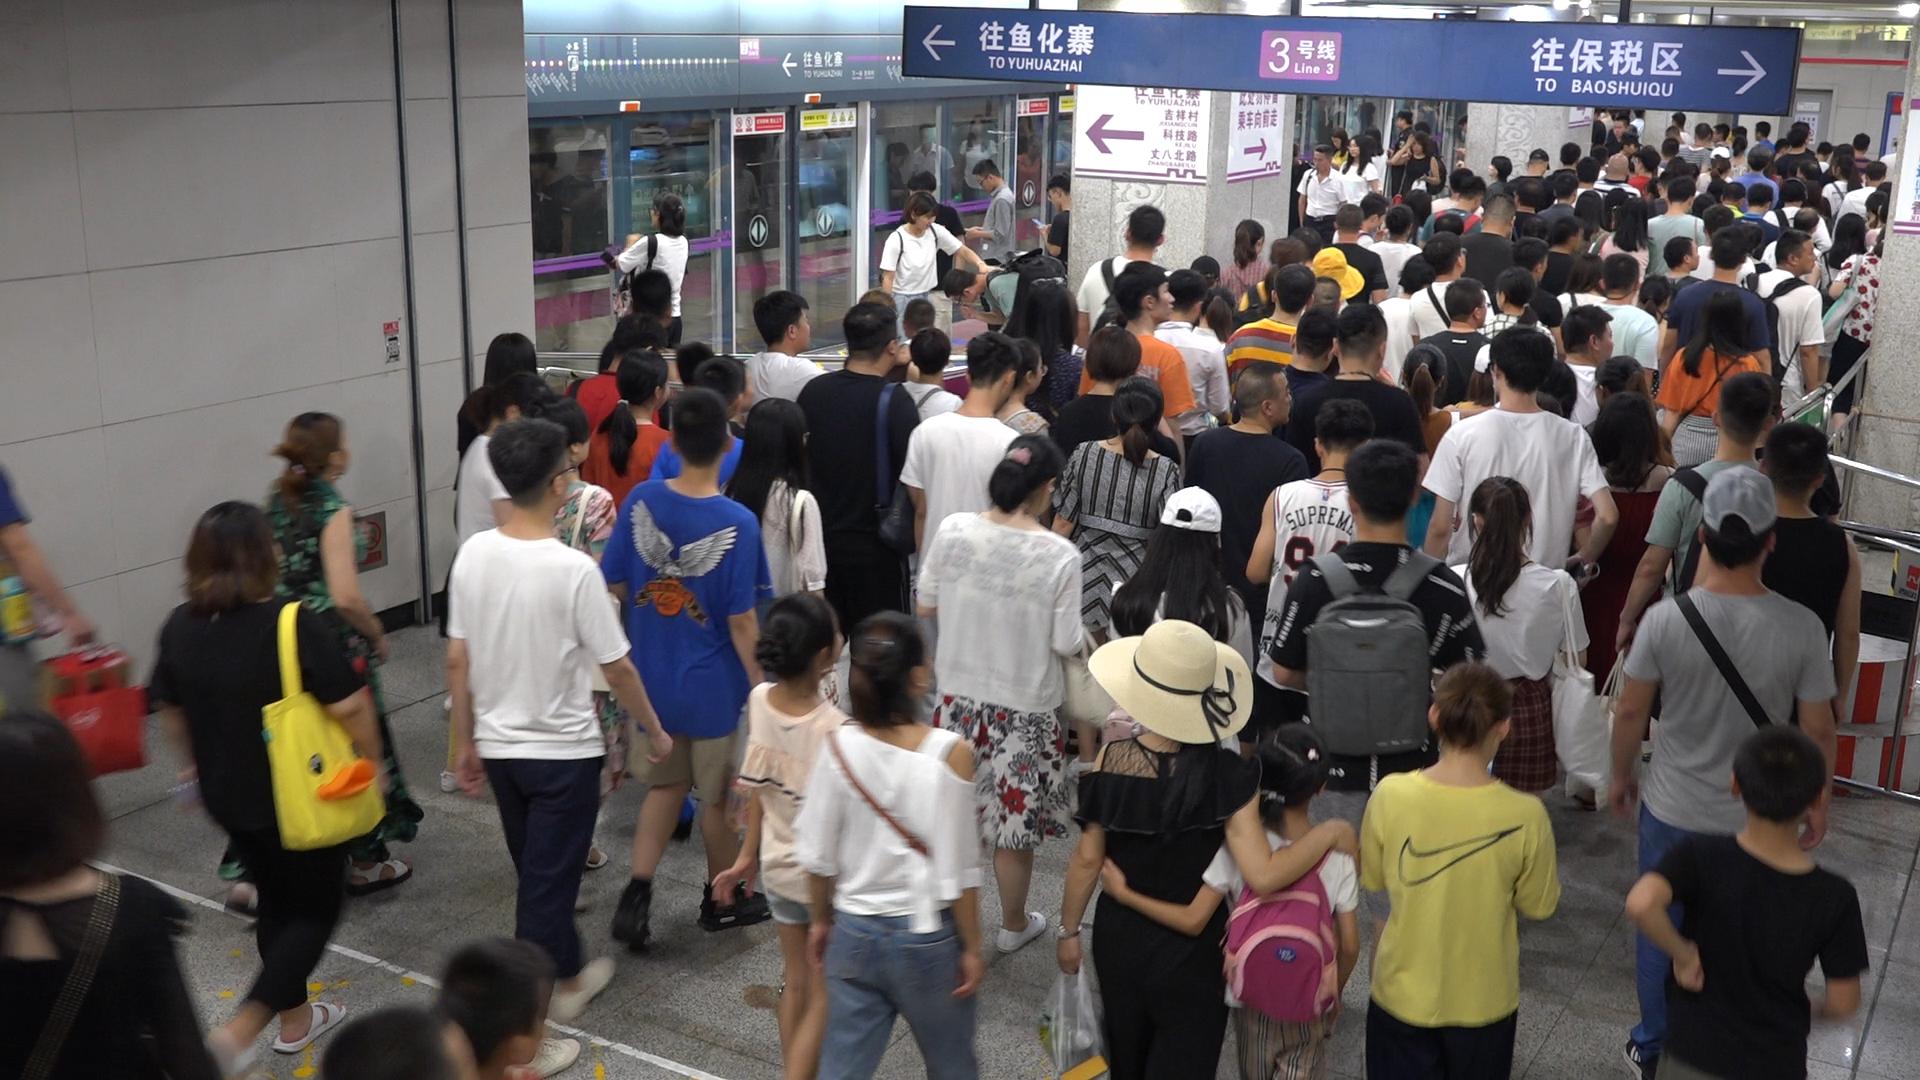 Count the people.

168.